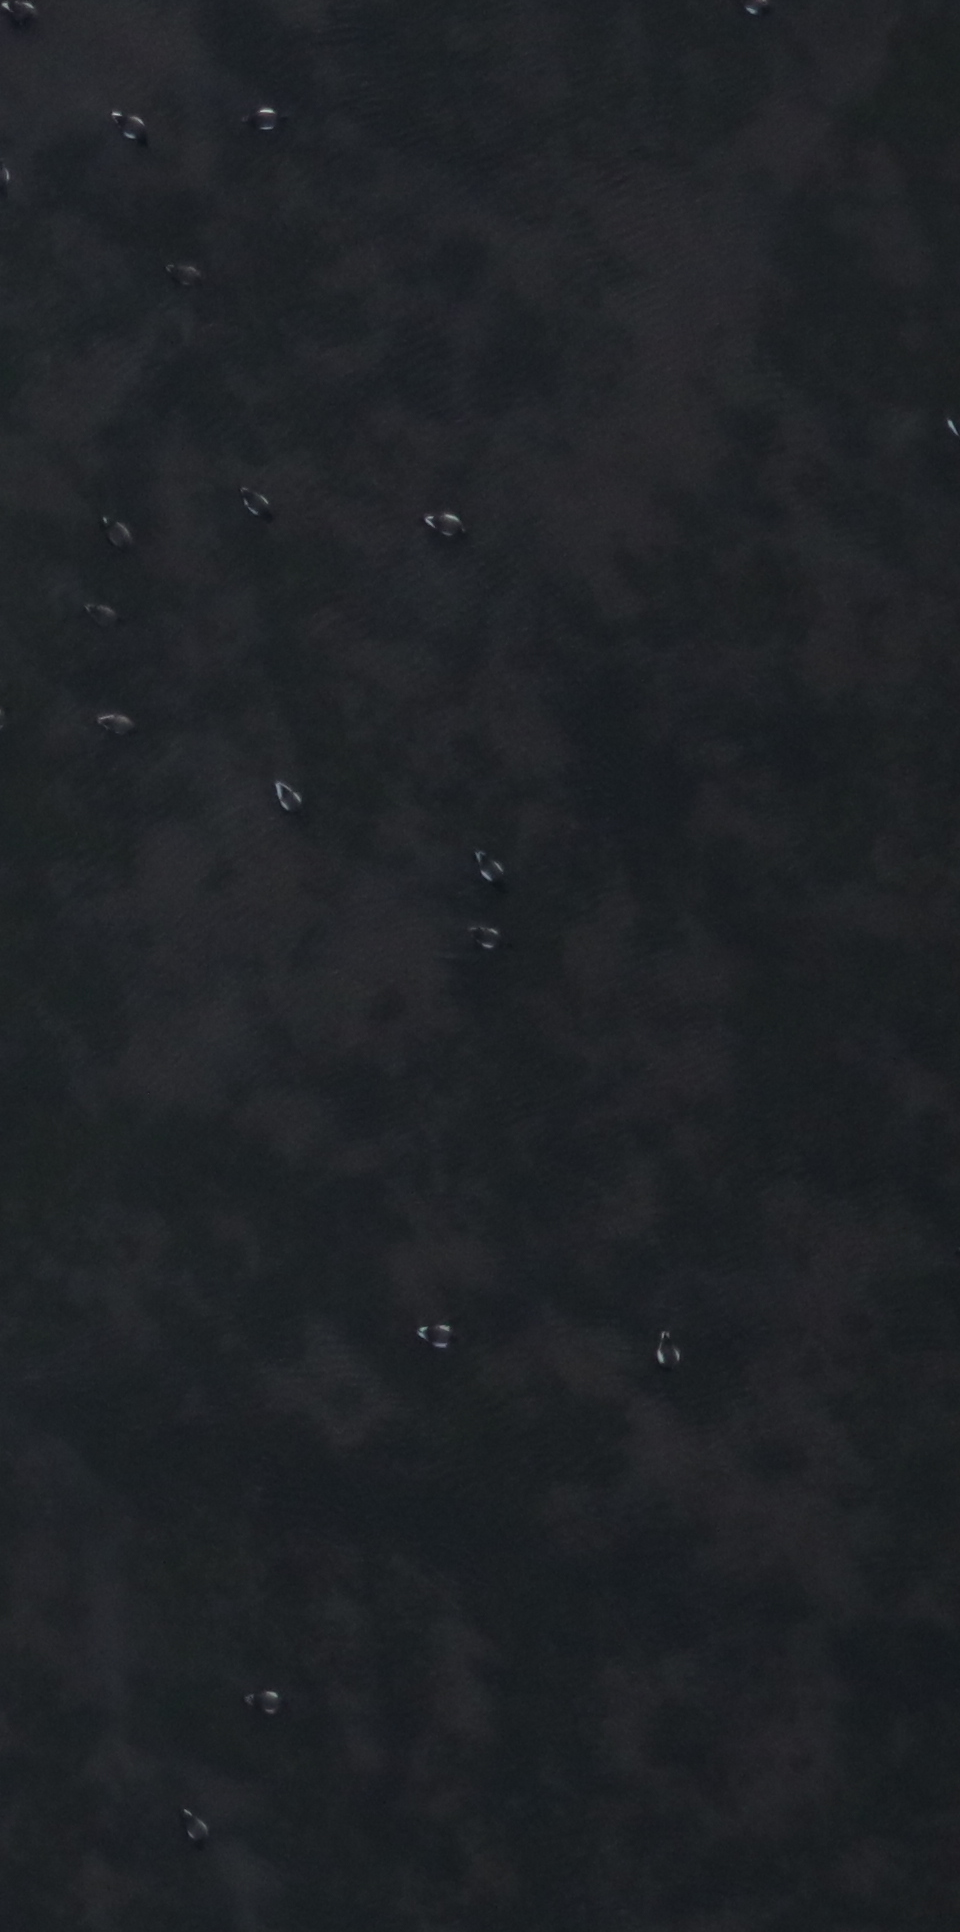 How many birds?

17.